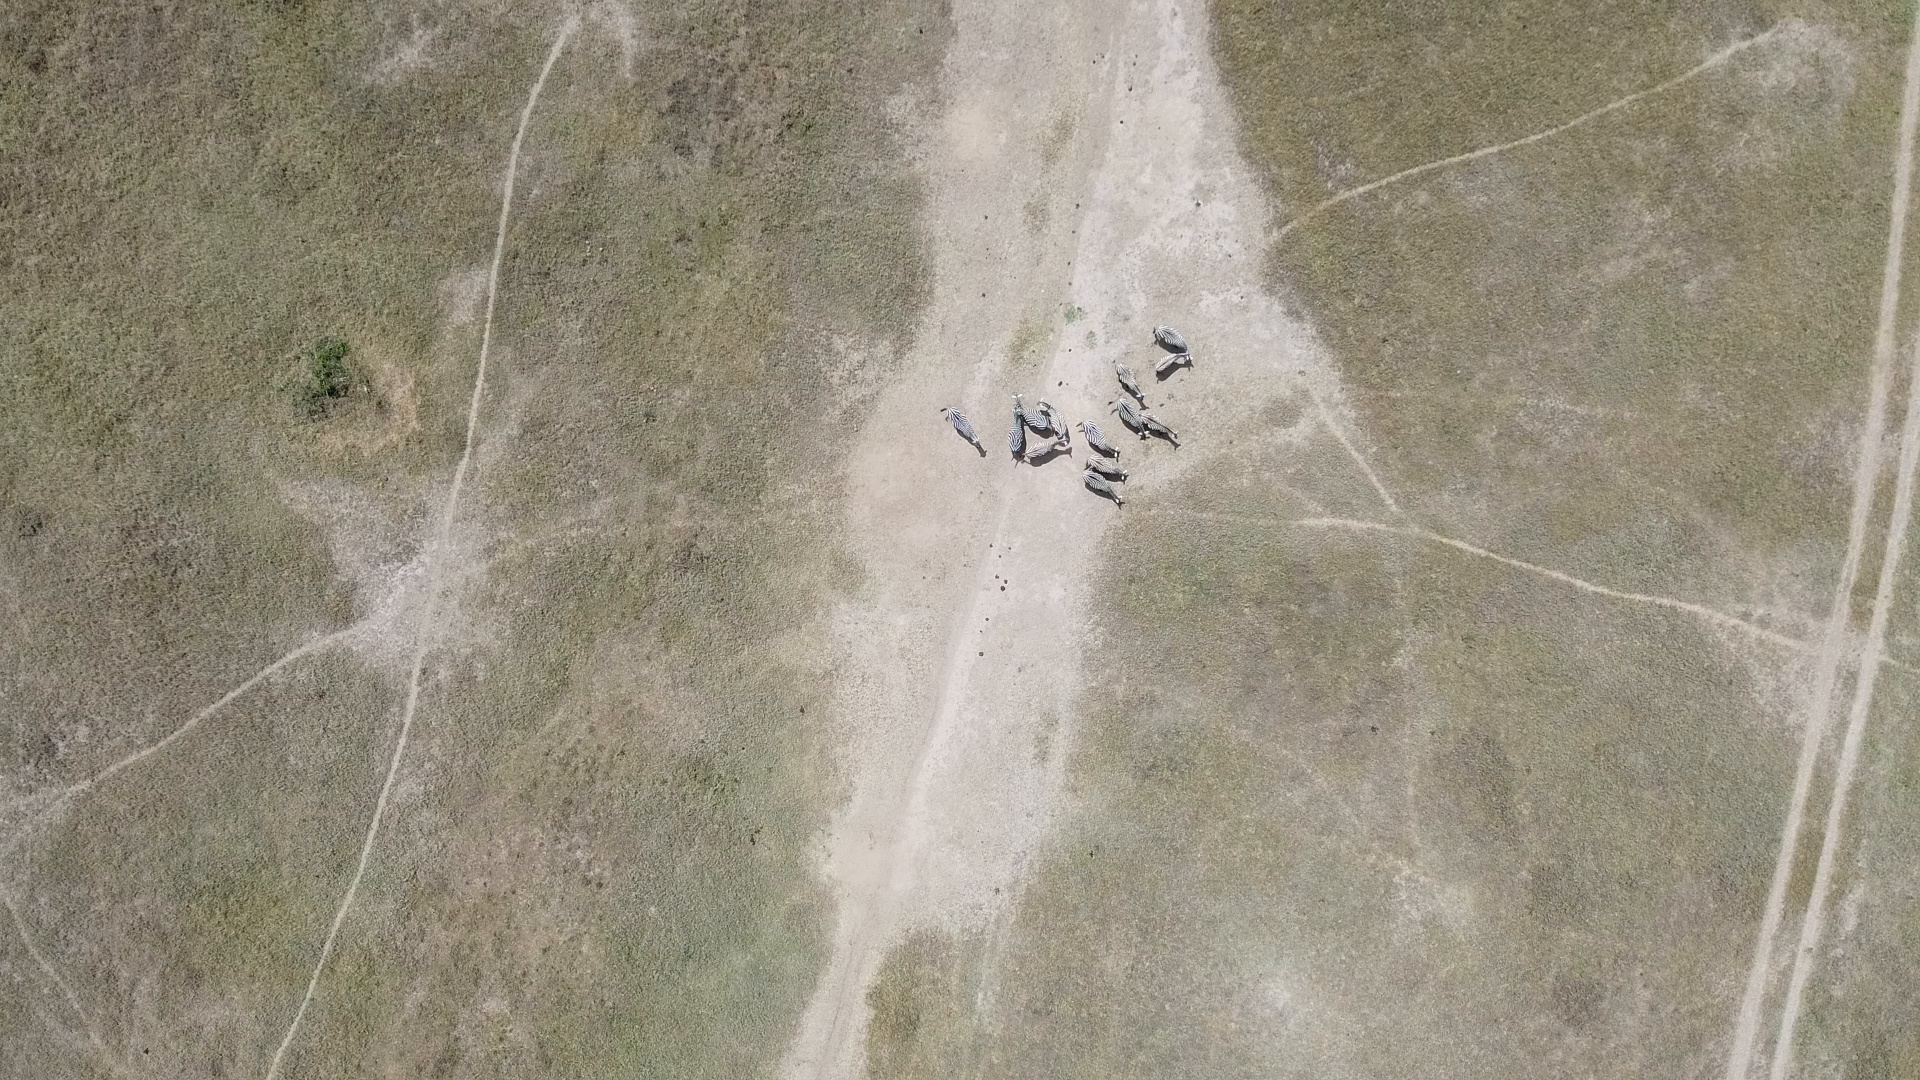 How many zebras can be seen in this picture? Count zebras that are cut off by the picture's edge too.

13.